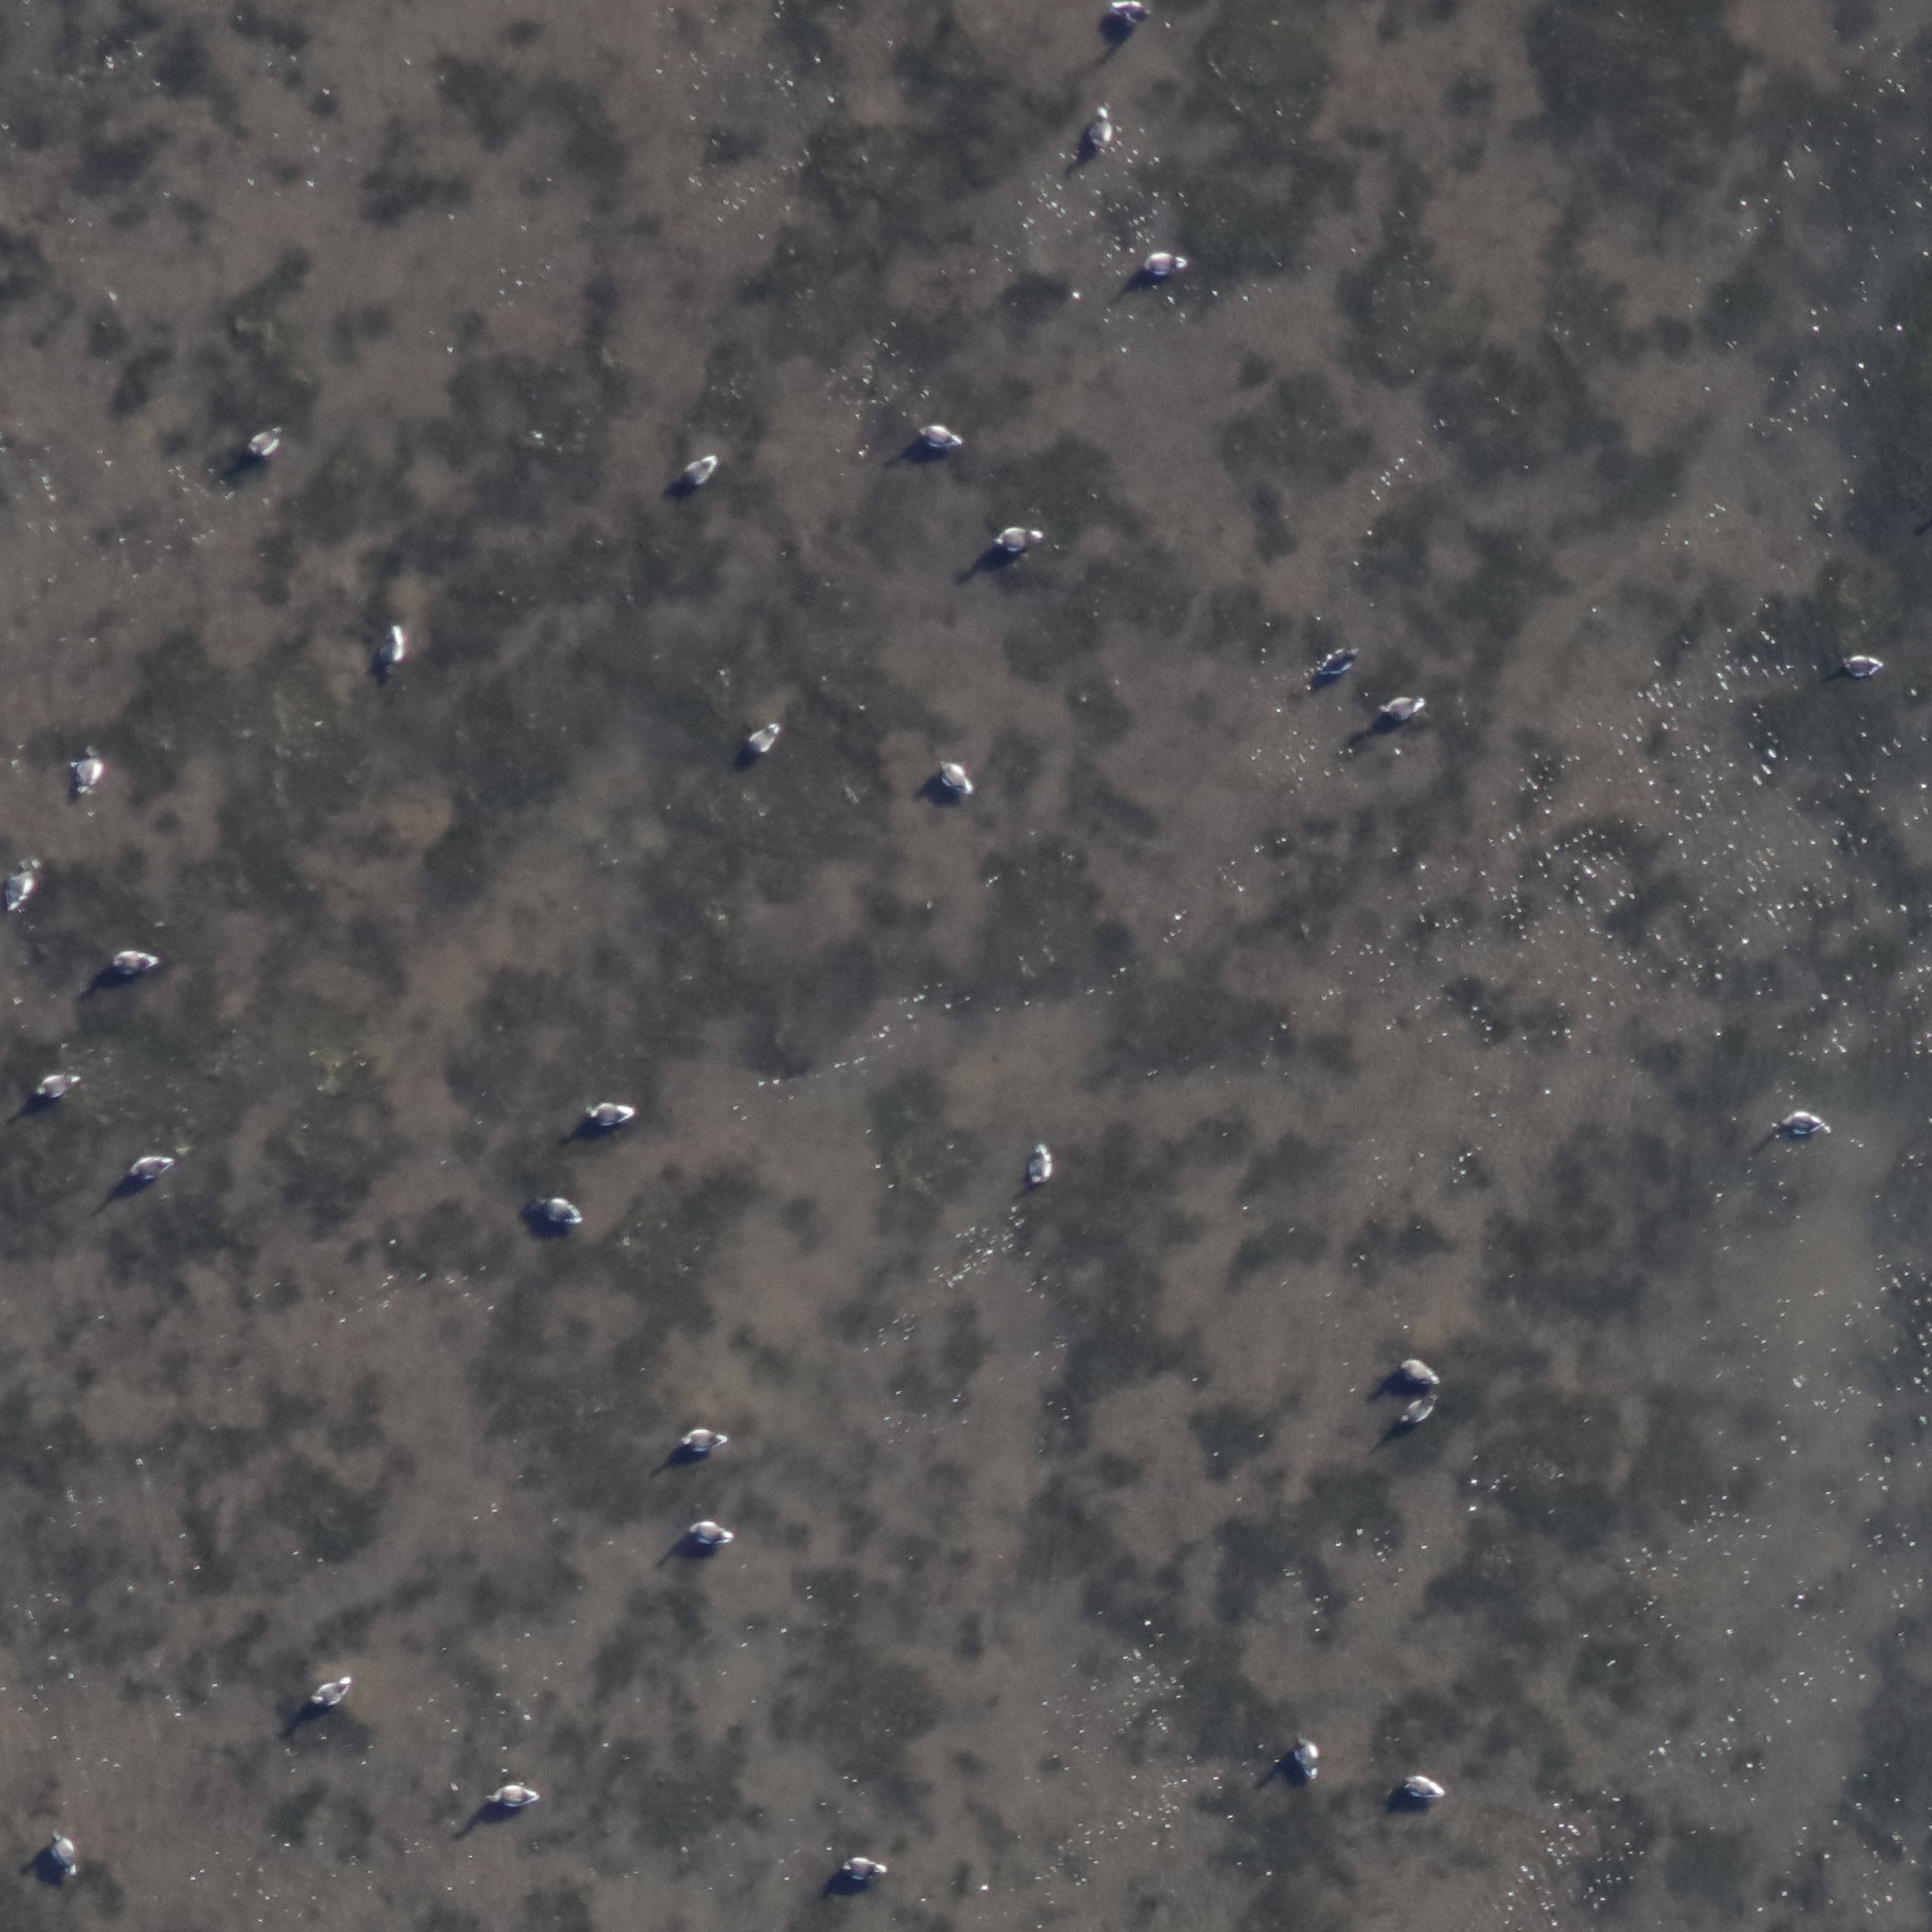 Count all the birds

32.